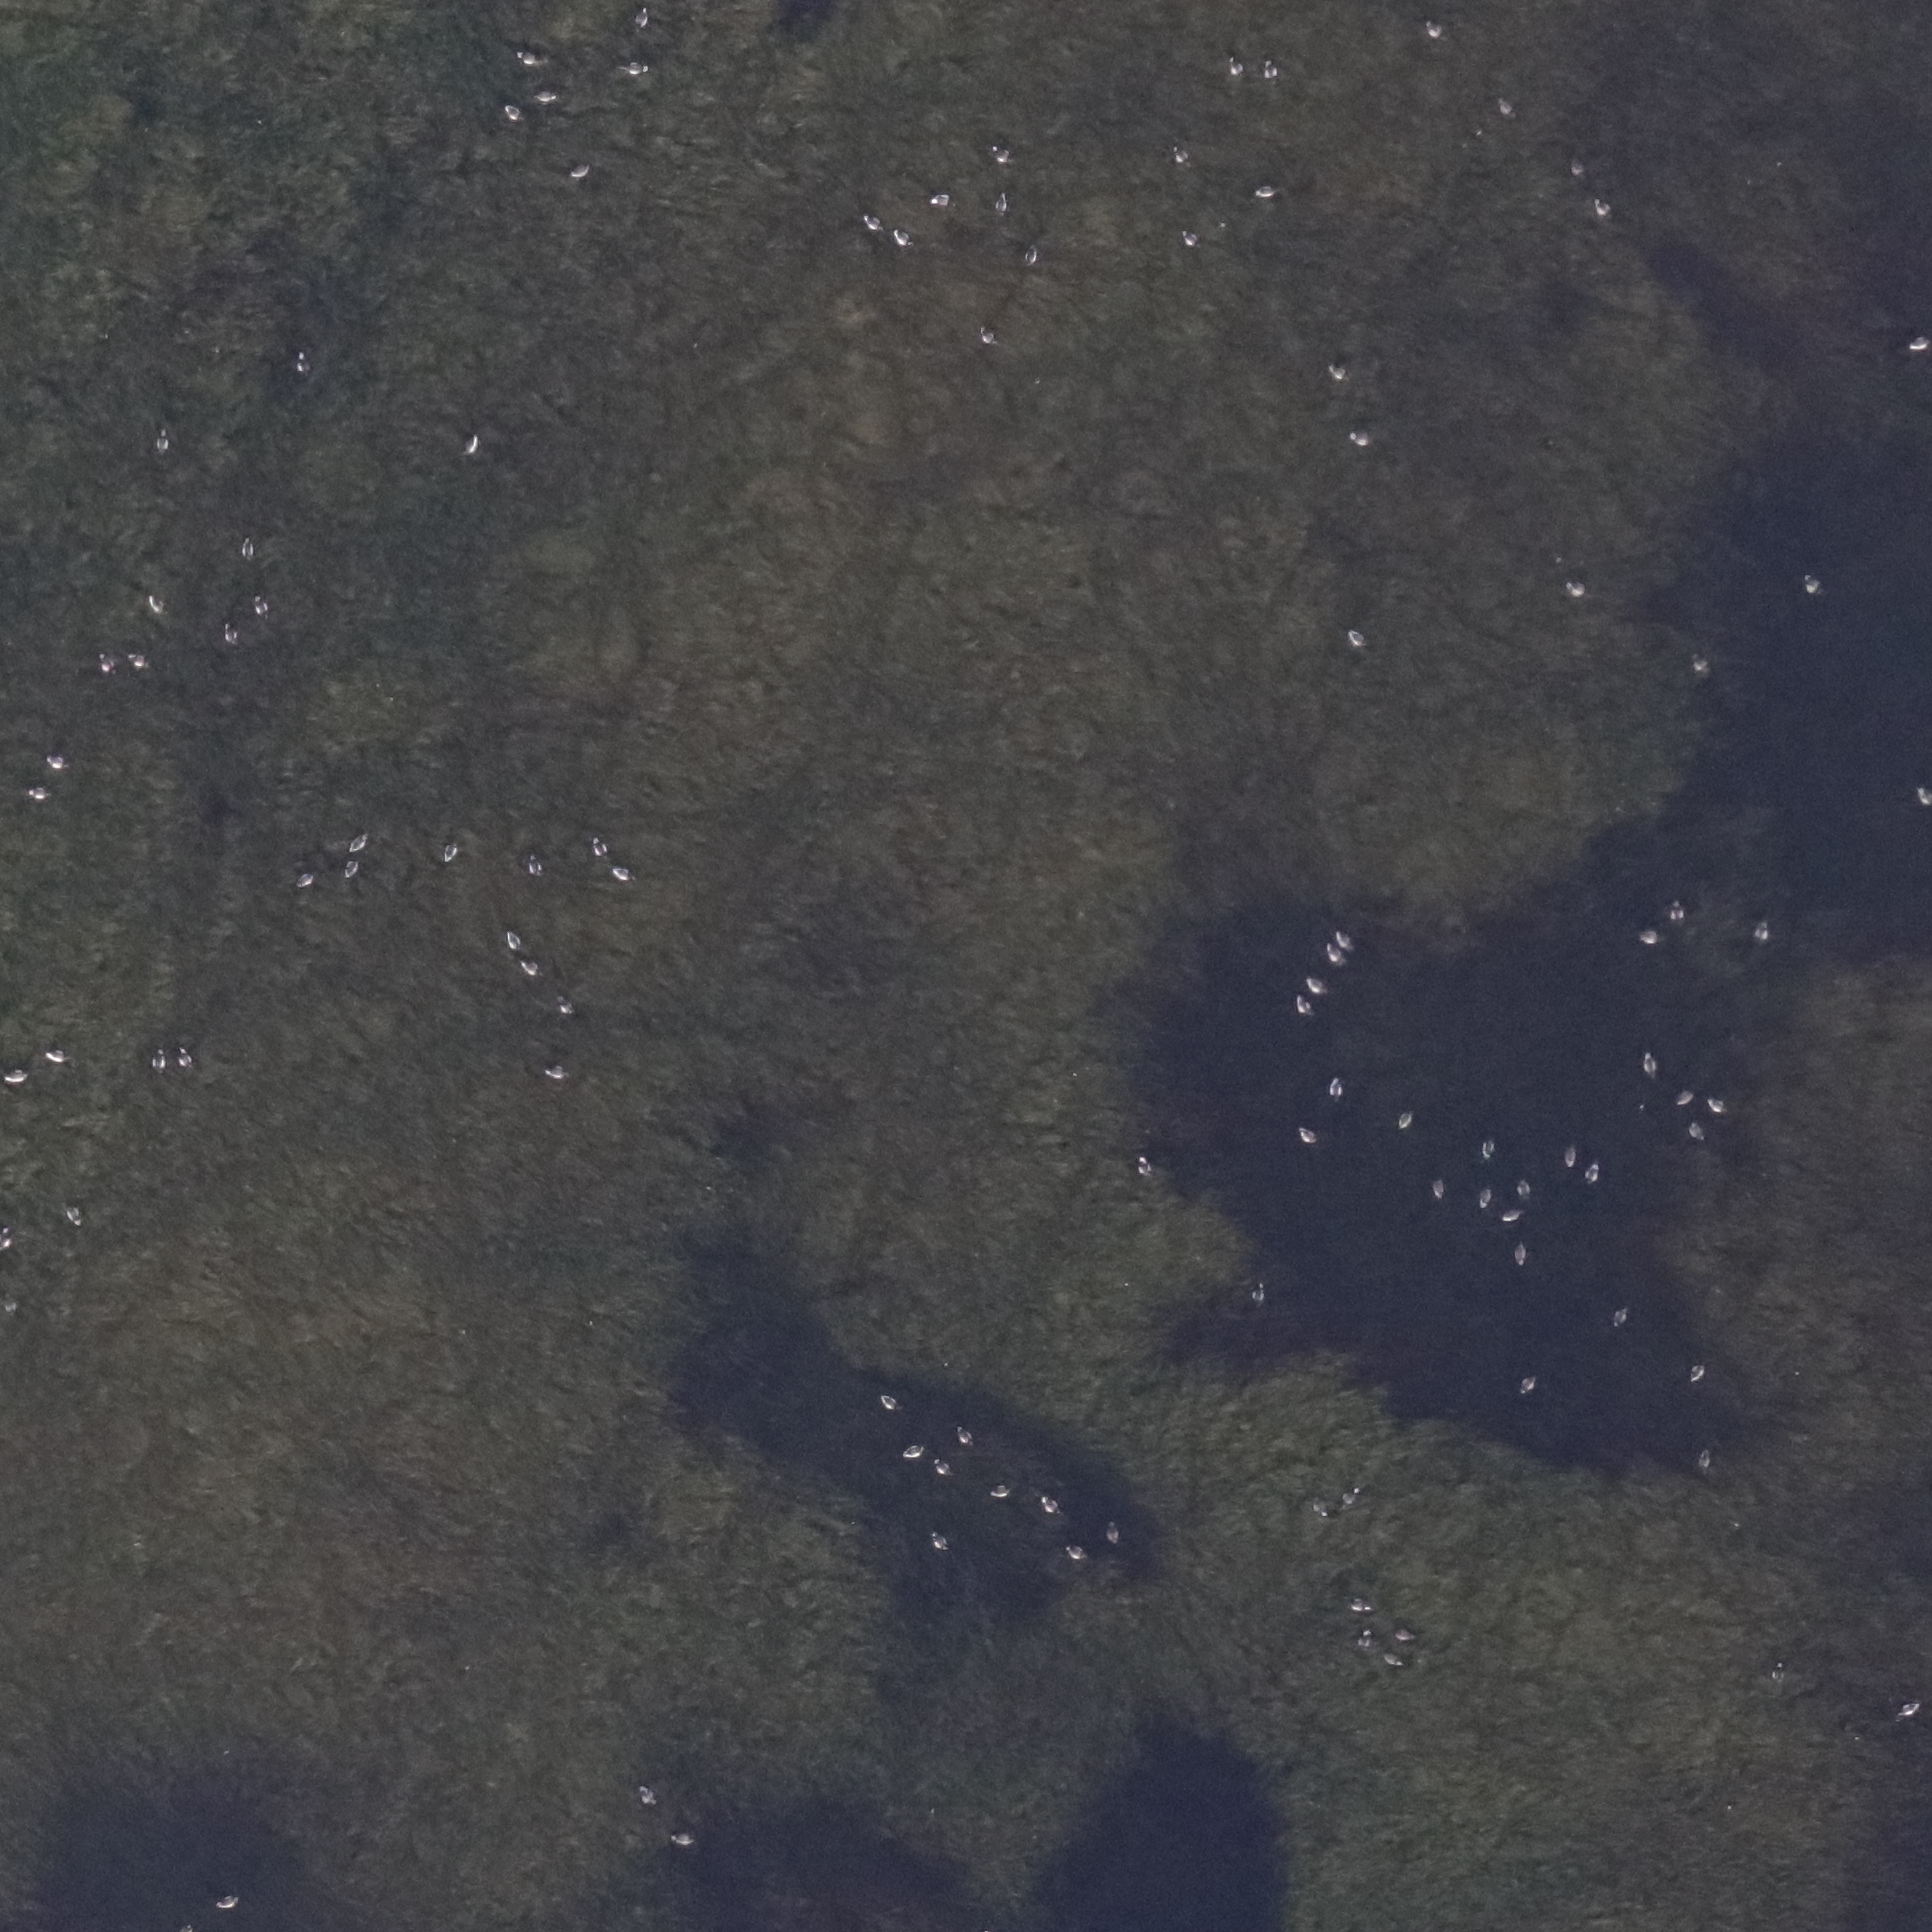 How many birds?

107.